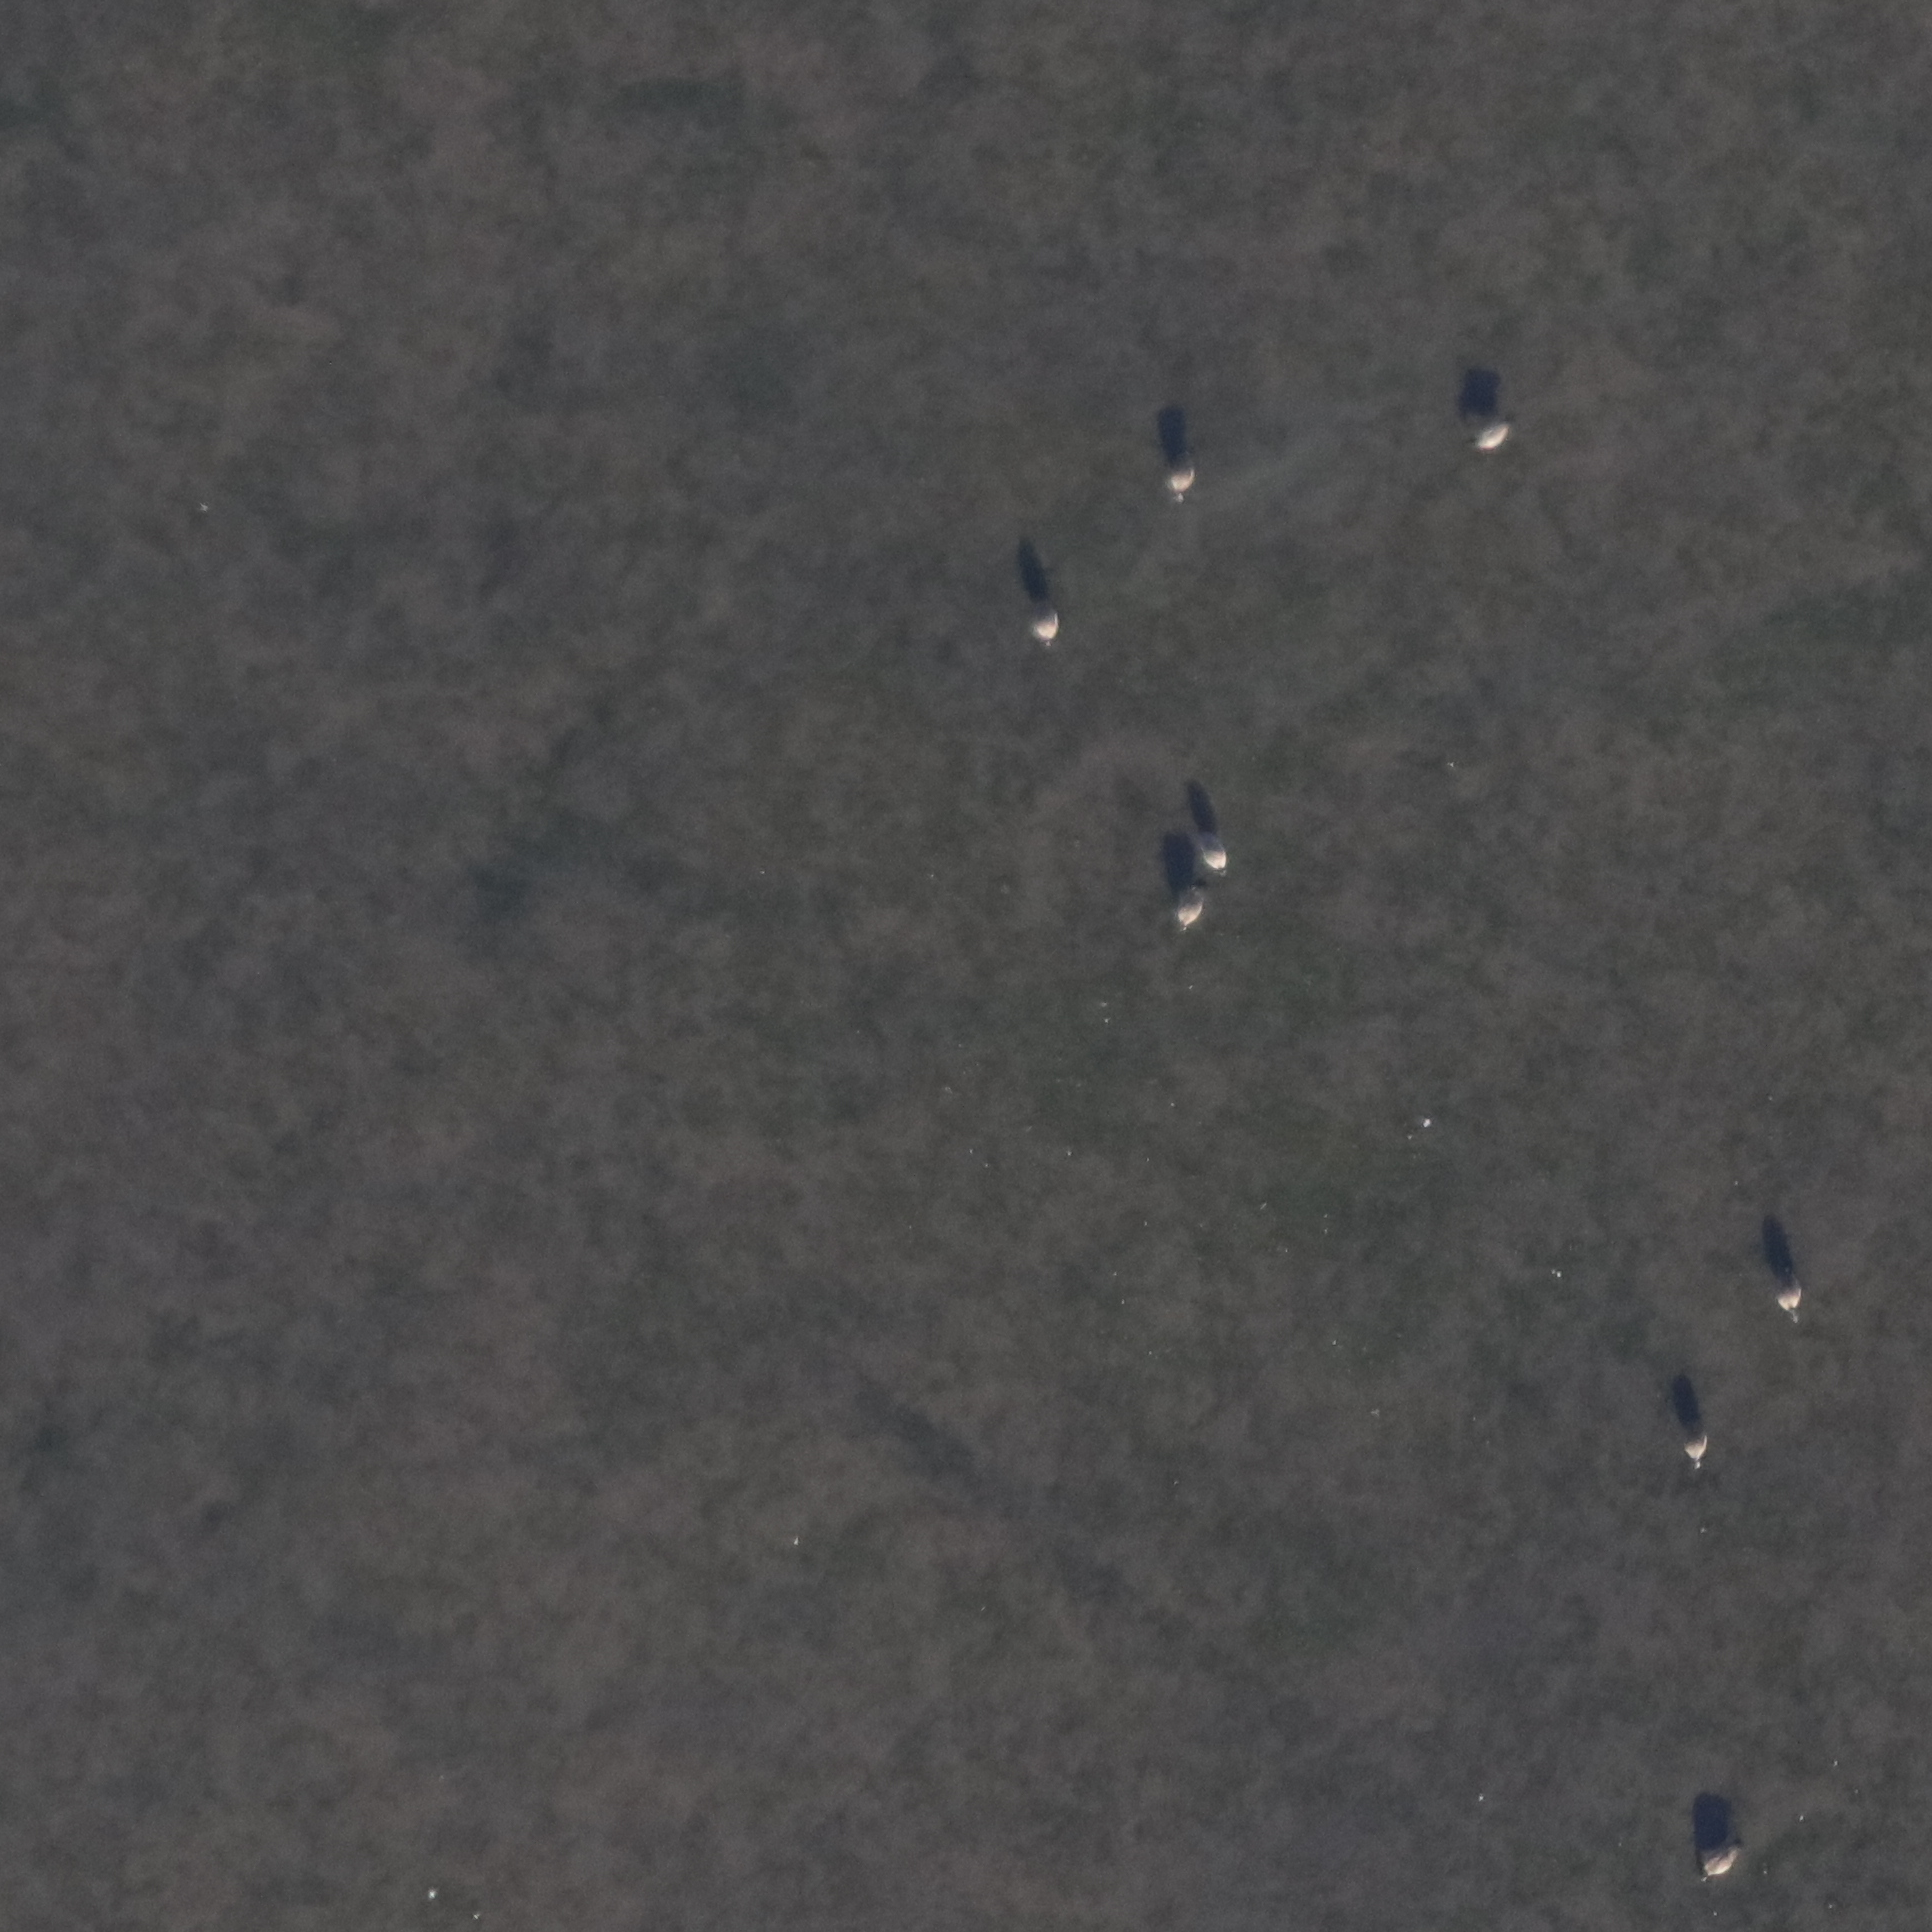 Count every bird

8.